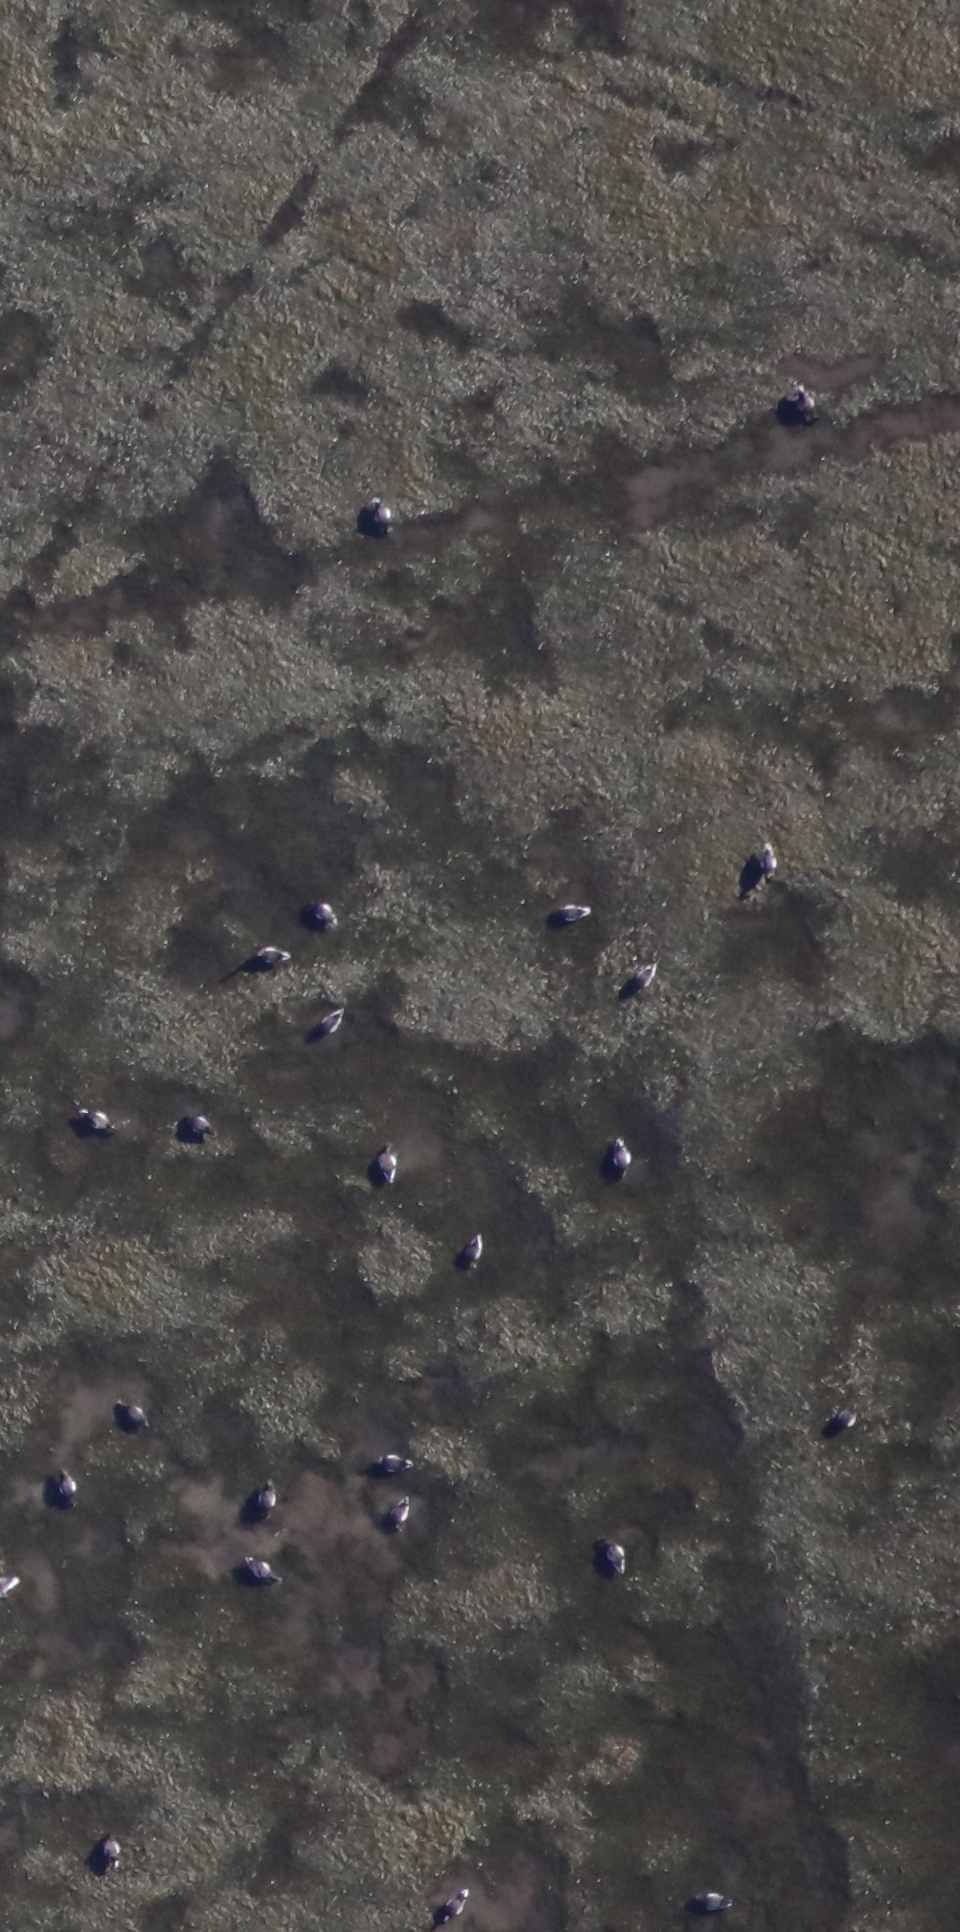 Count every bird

25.